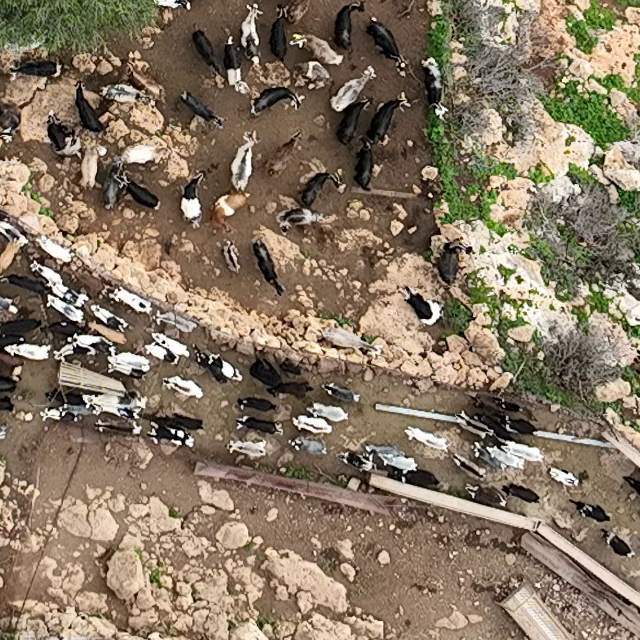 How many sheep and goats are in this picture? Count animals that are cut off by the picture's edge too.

104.